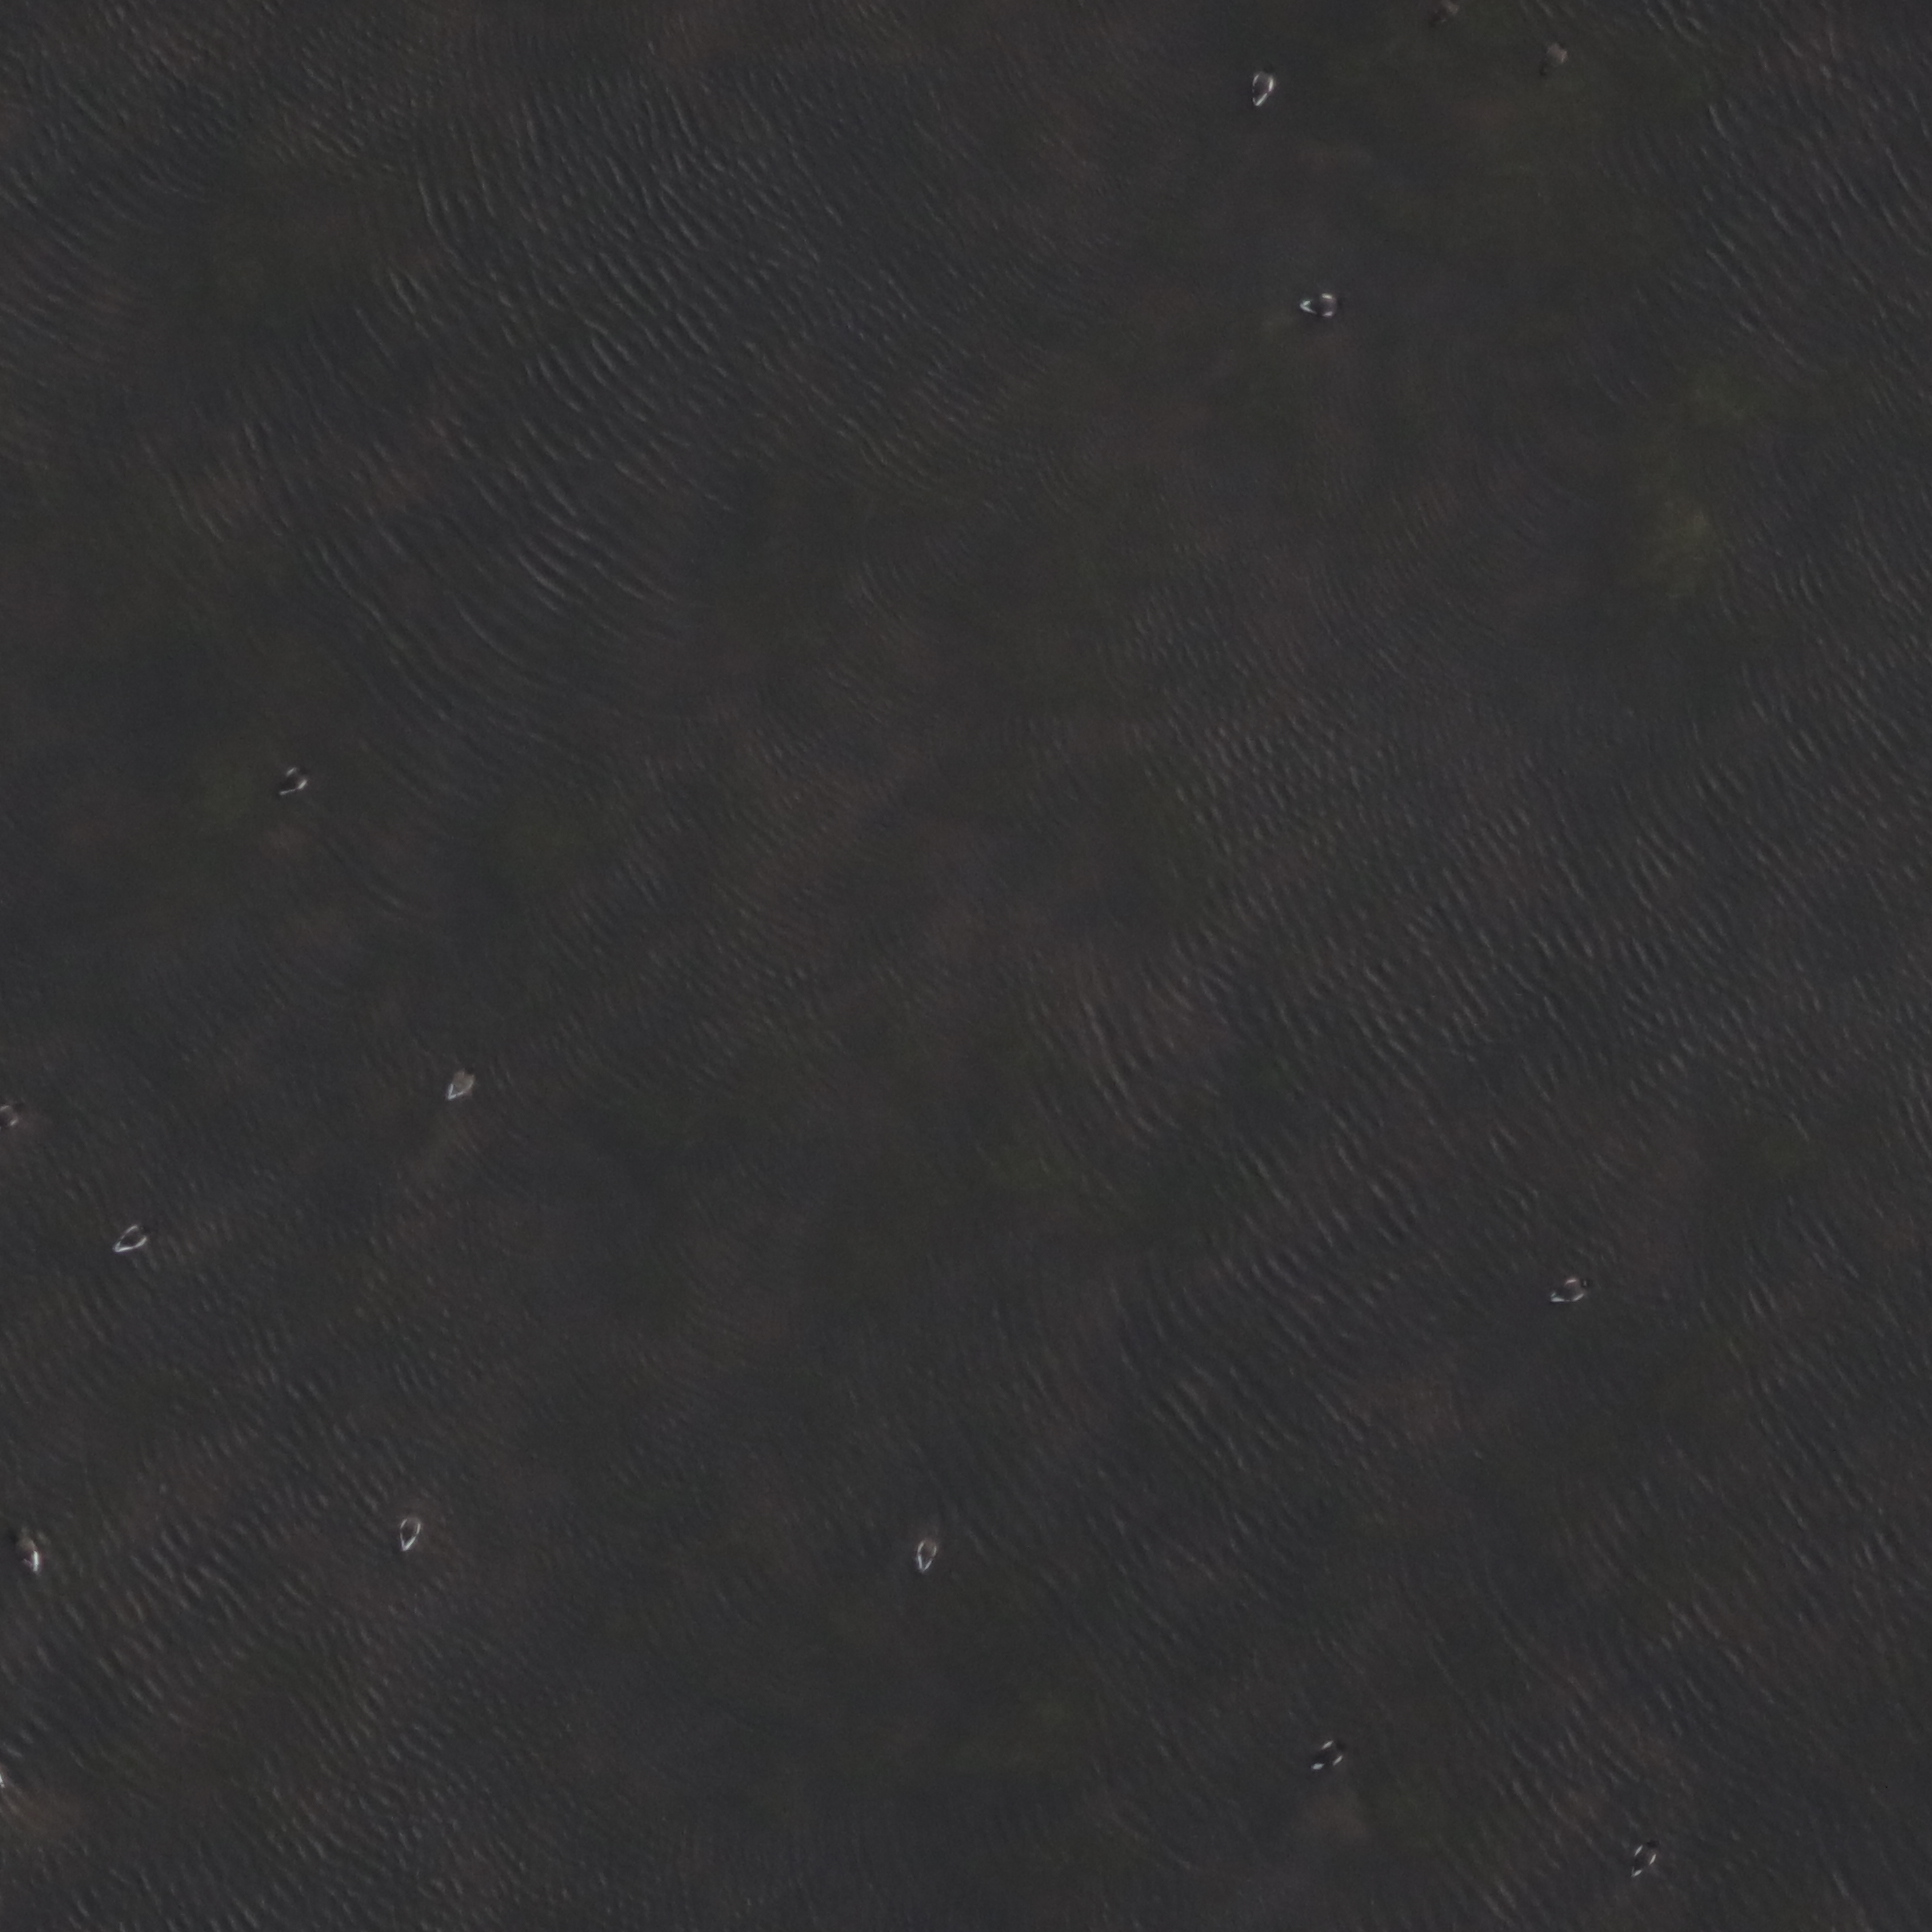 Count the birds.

14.